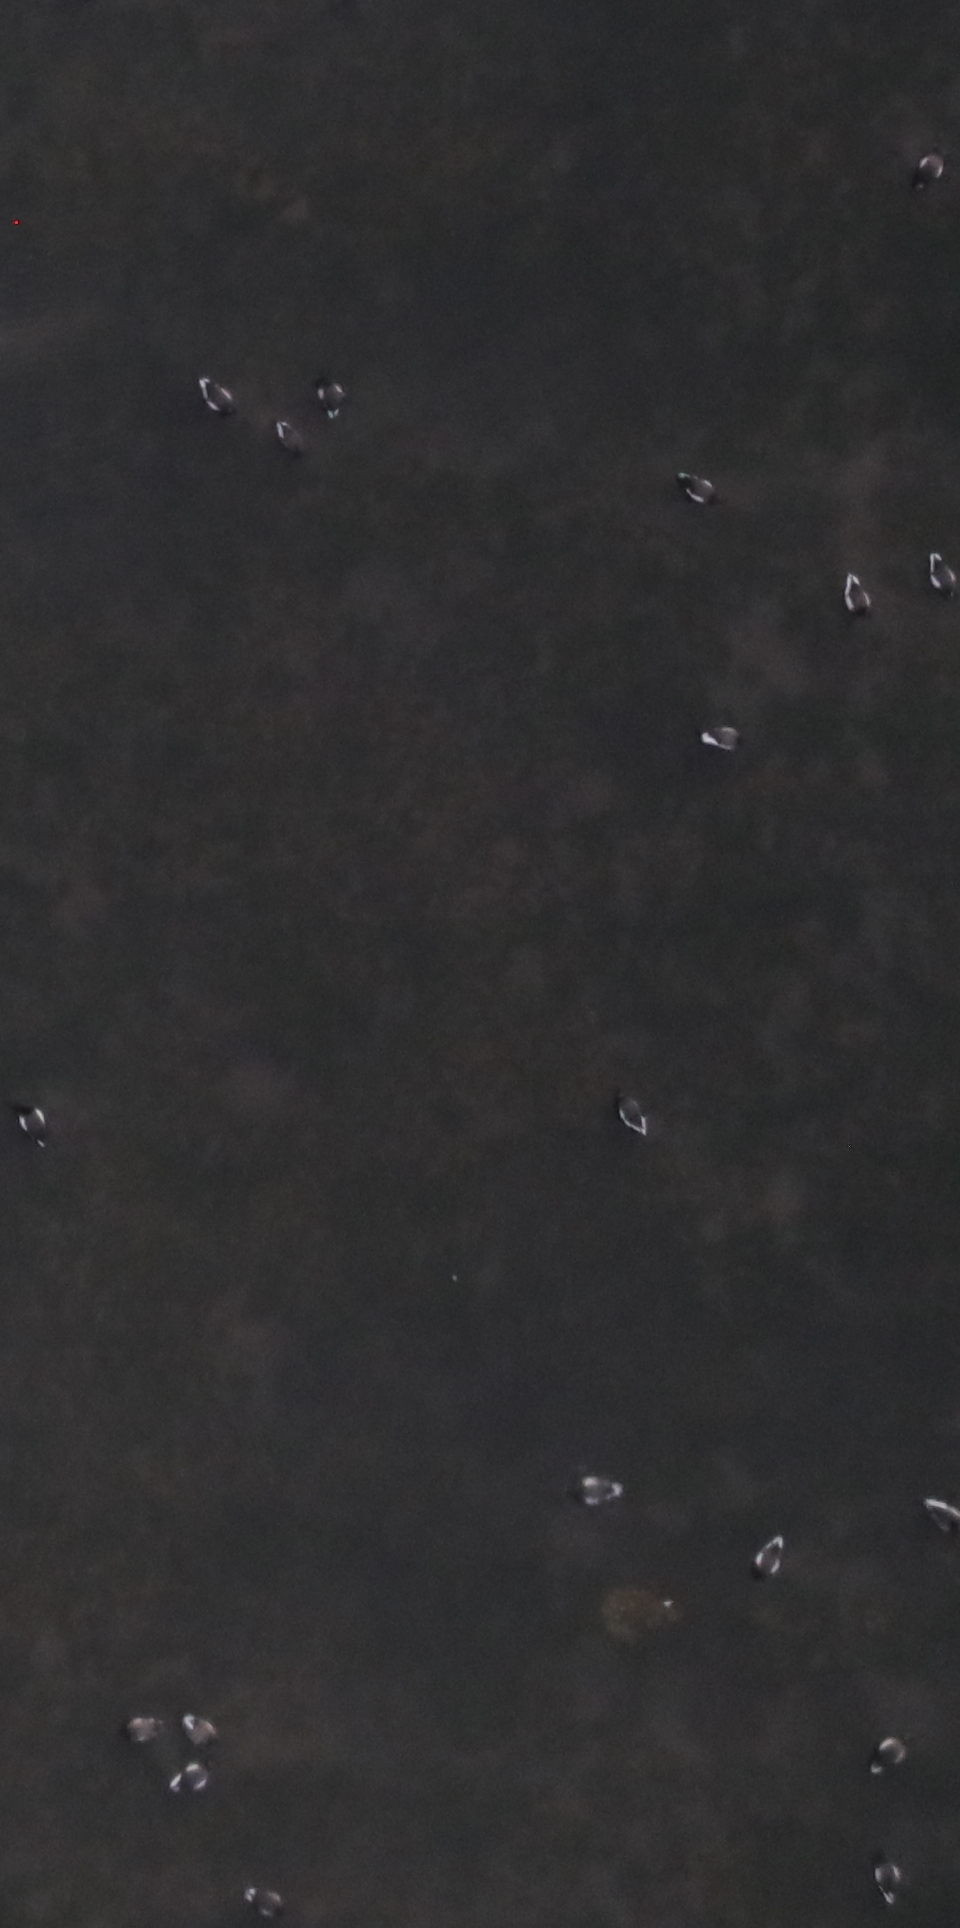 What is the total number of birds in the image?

19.